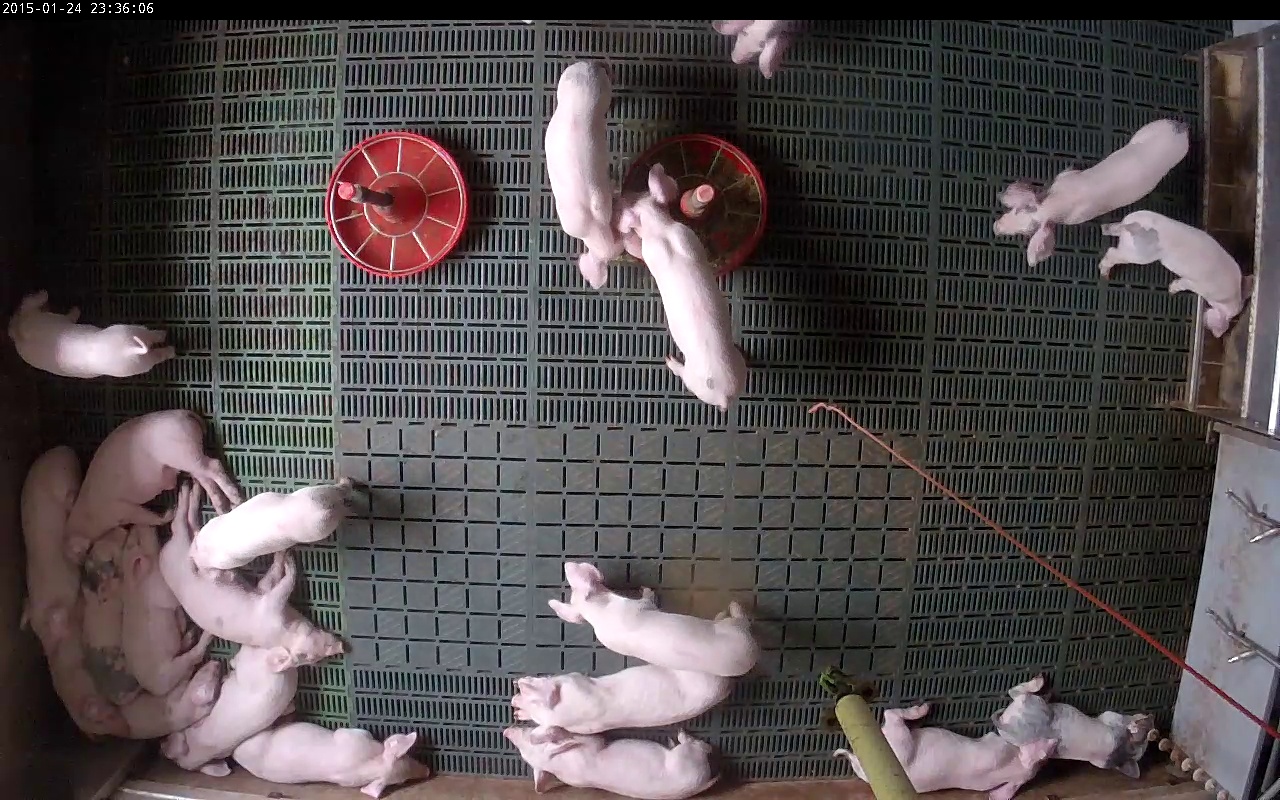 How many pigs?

20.